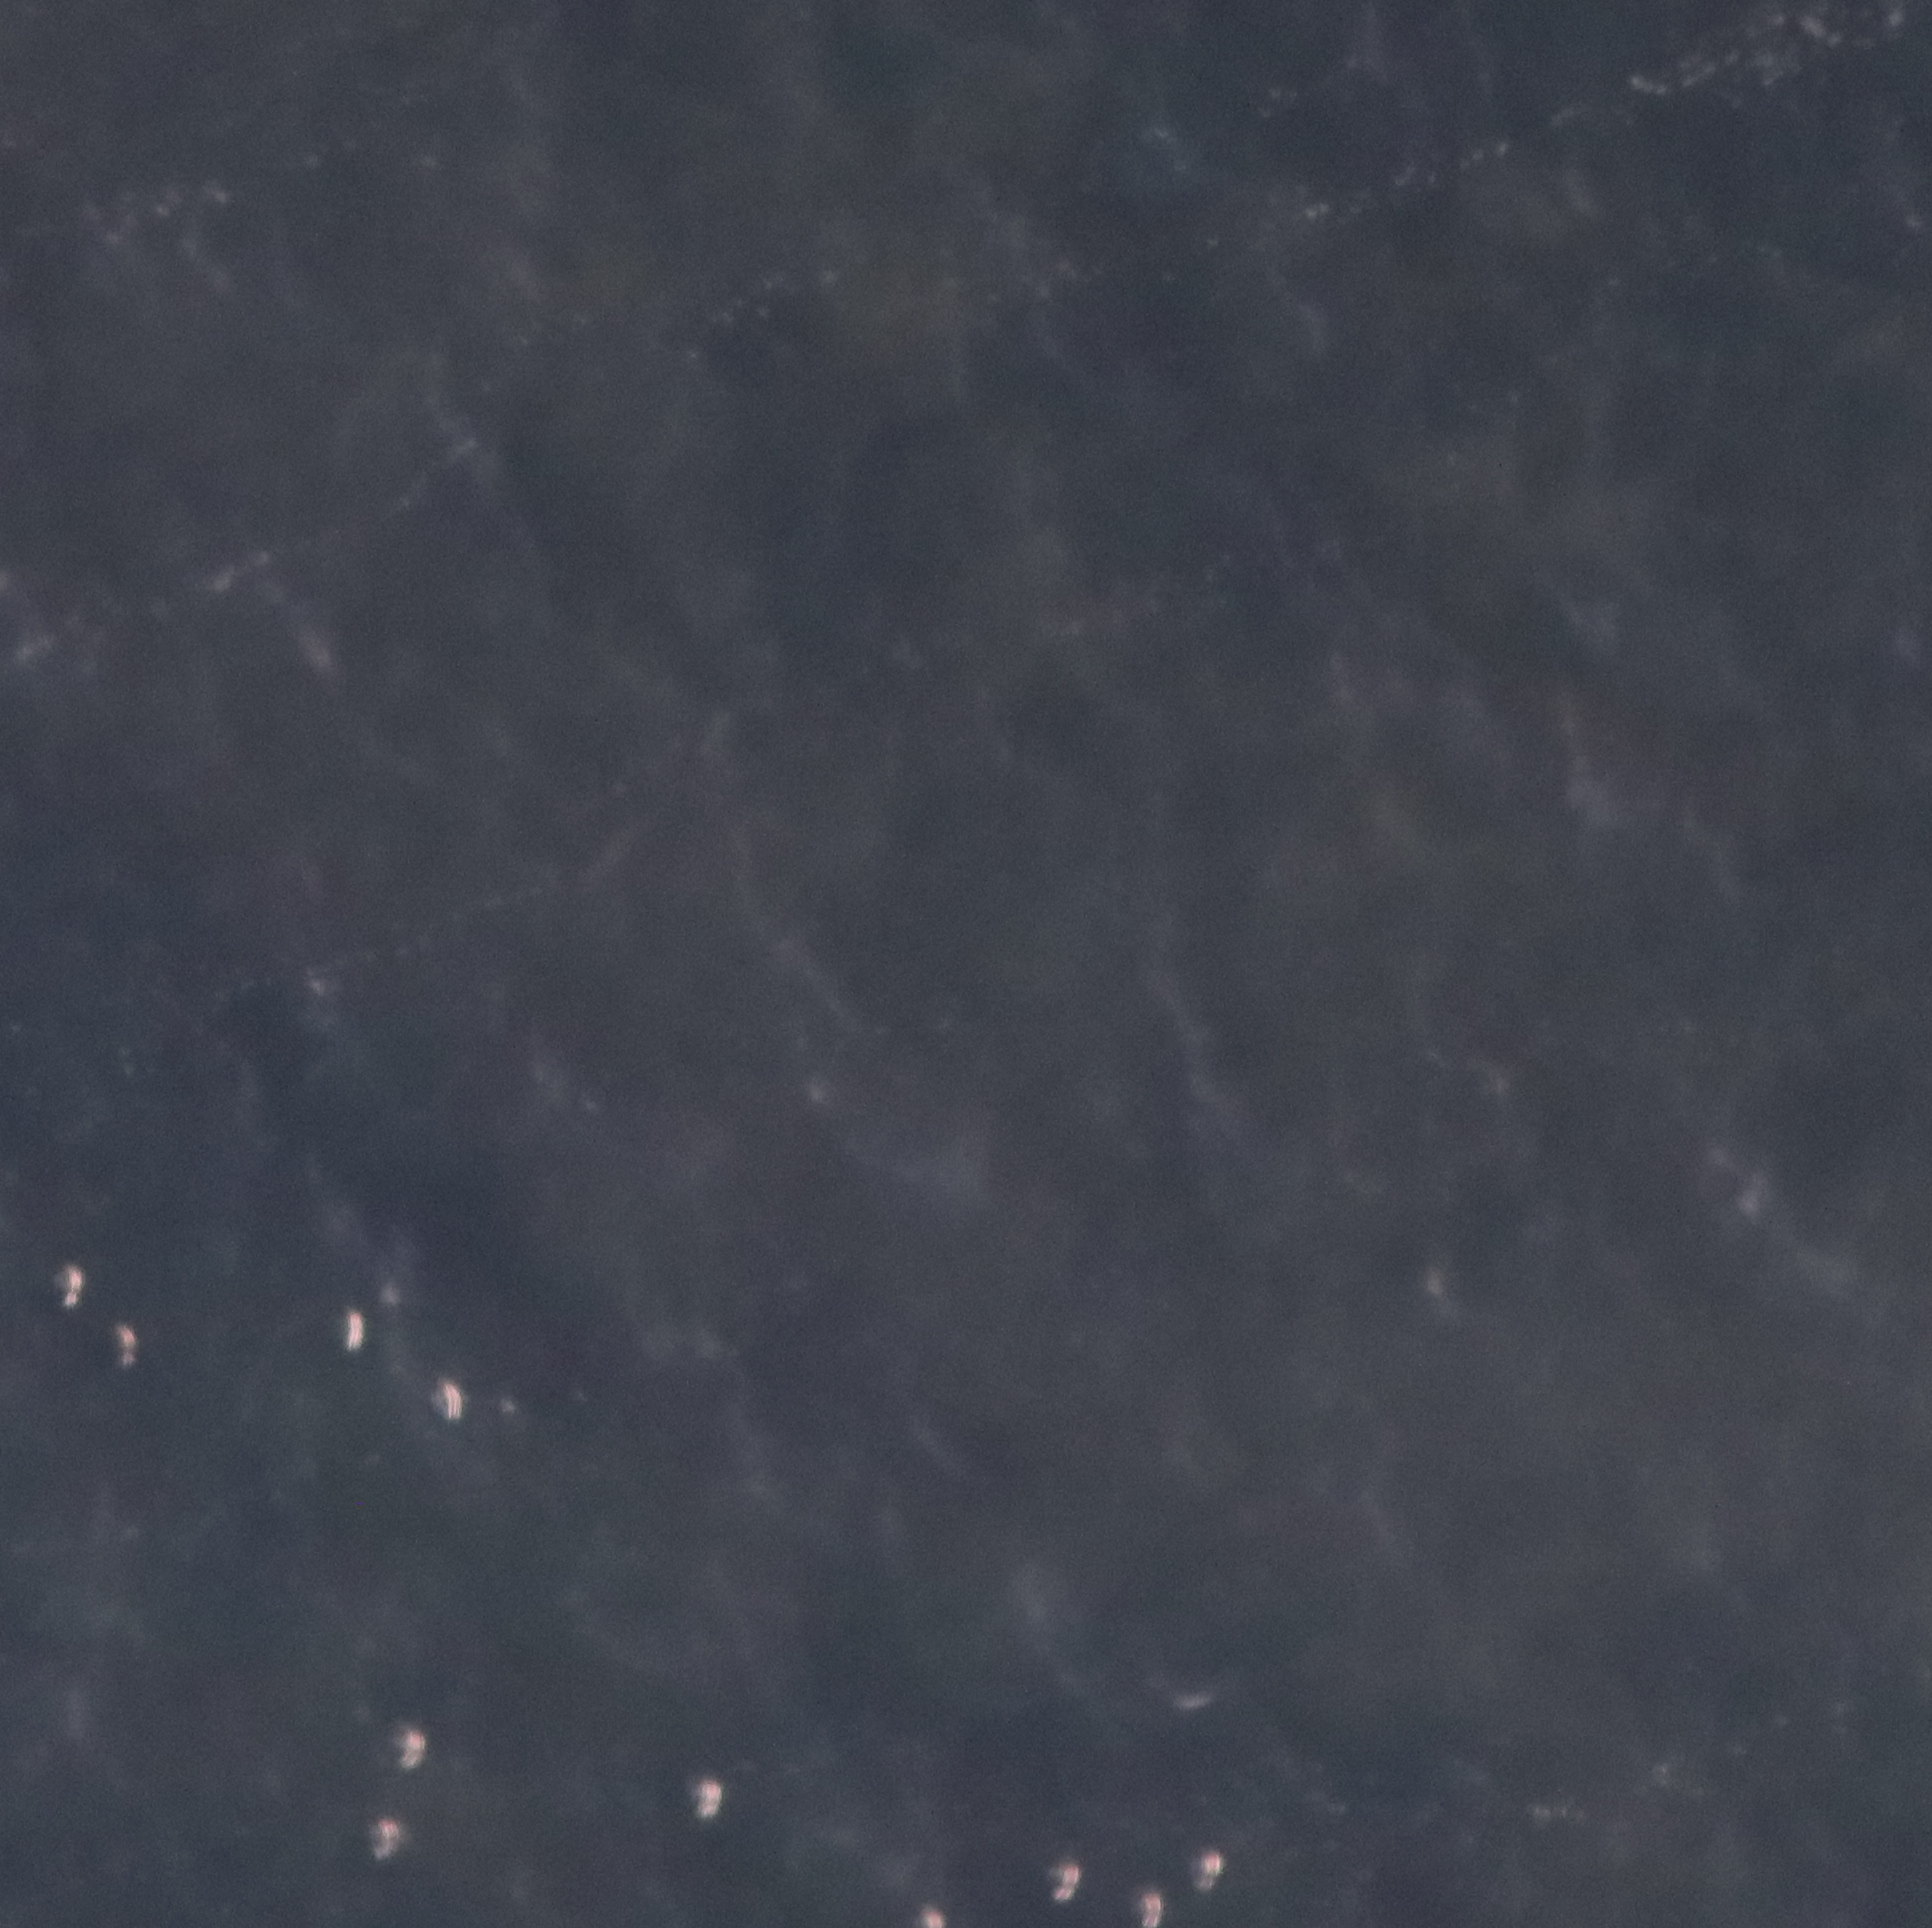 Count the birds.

11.